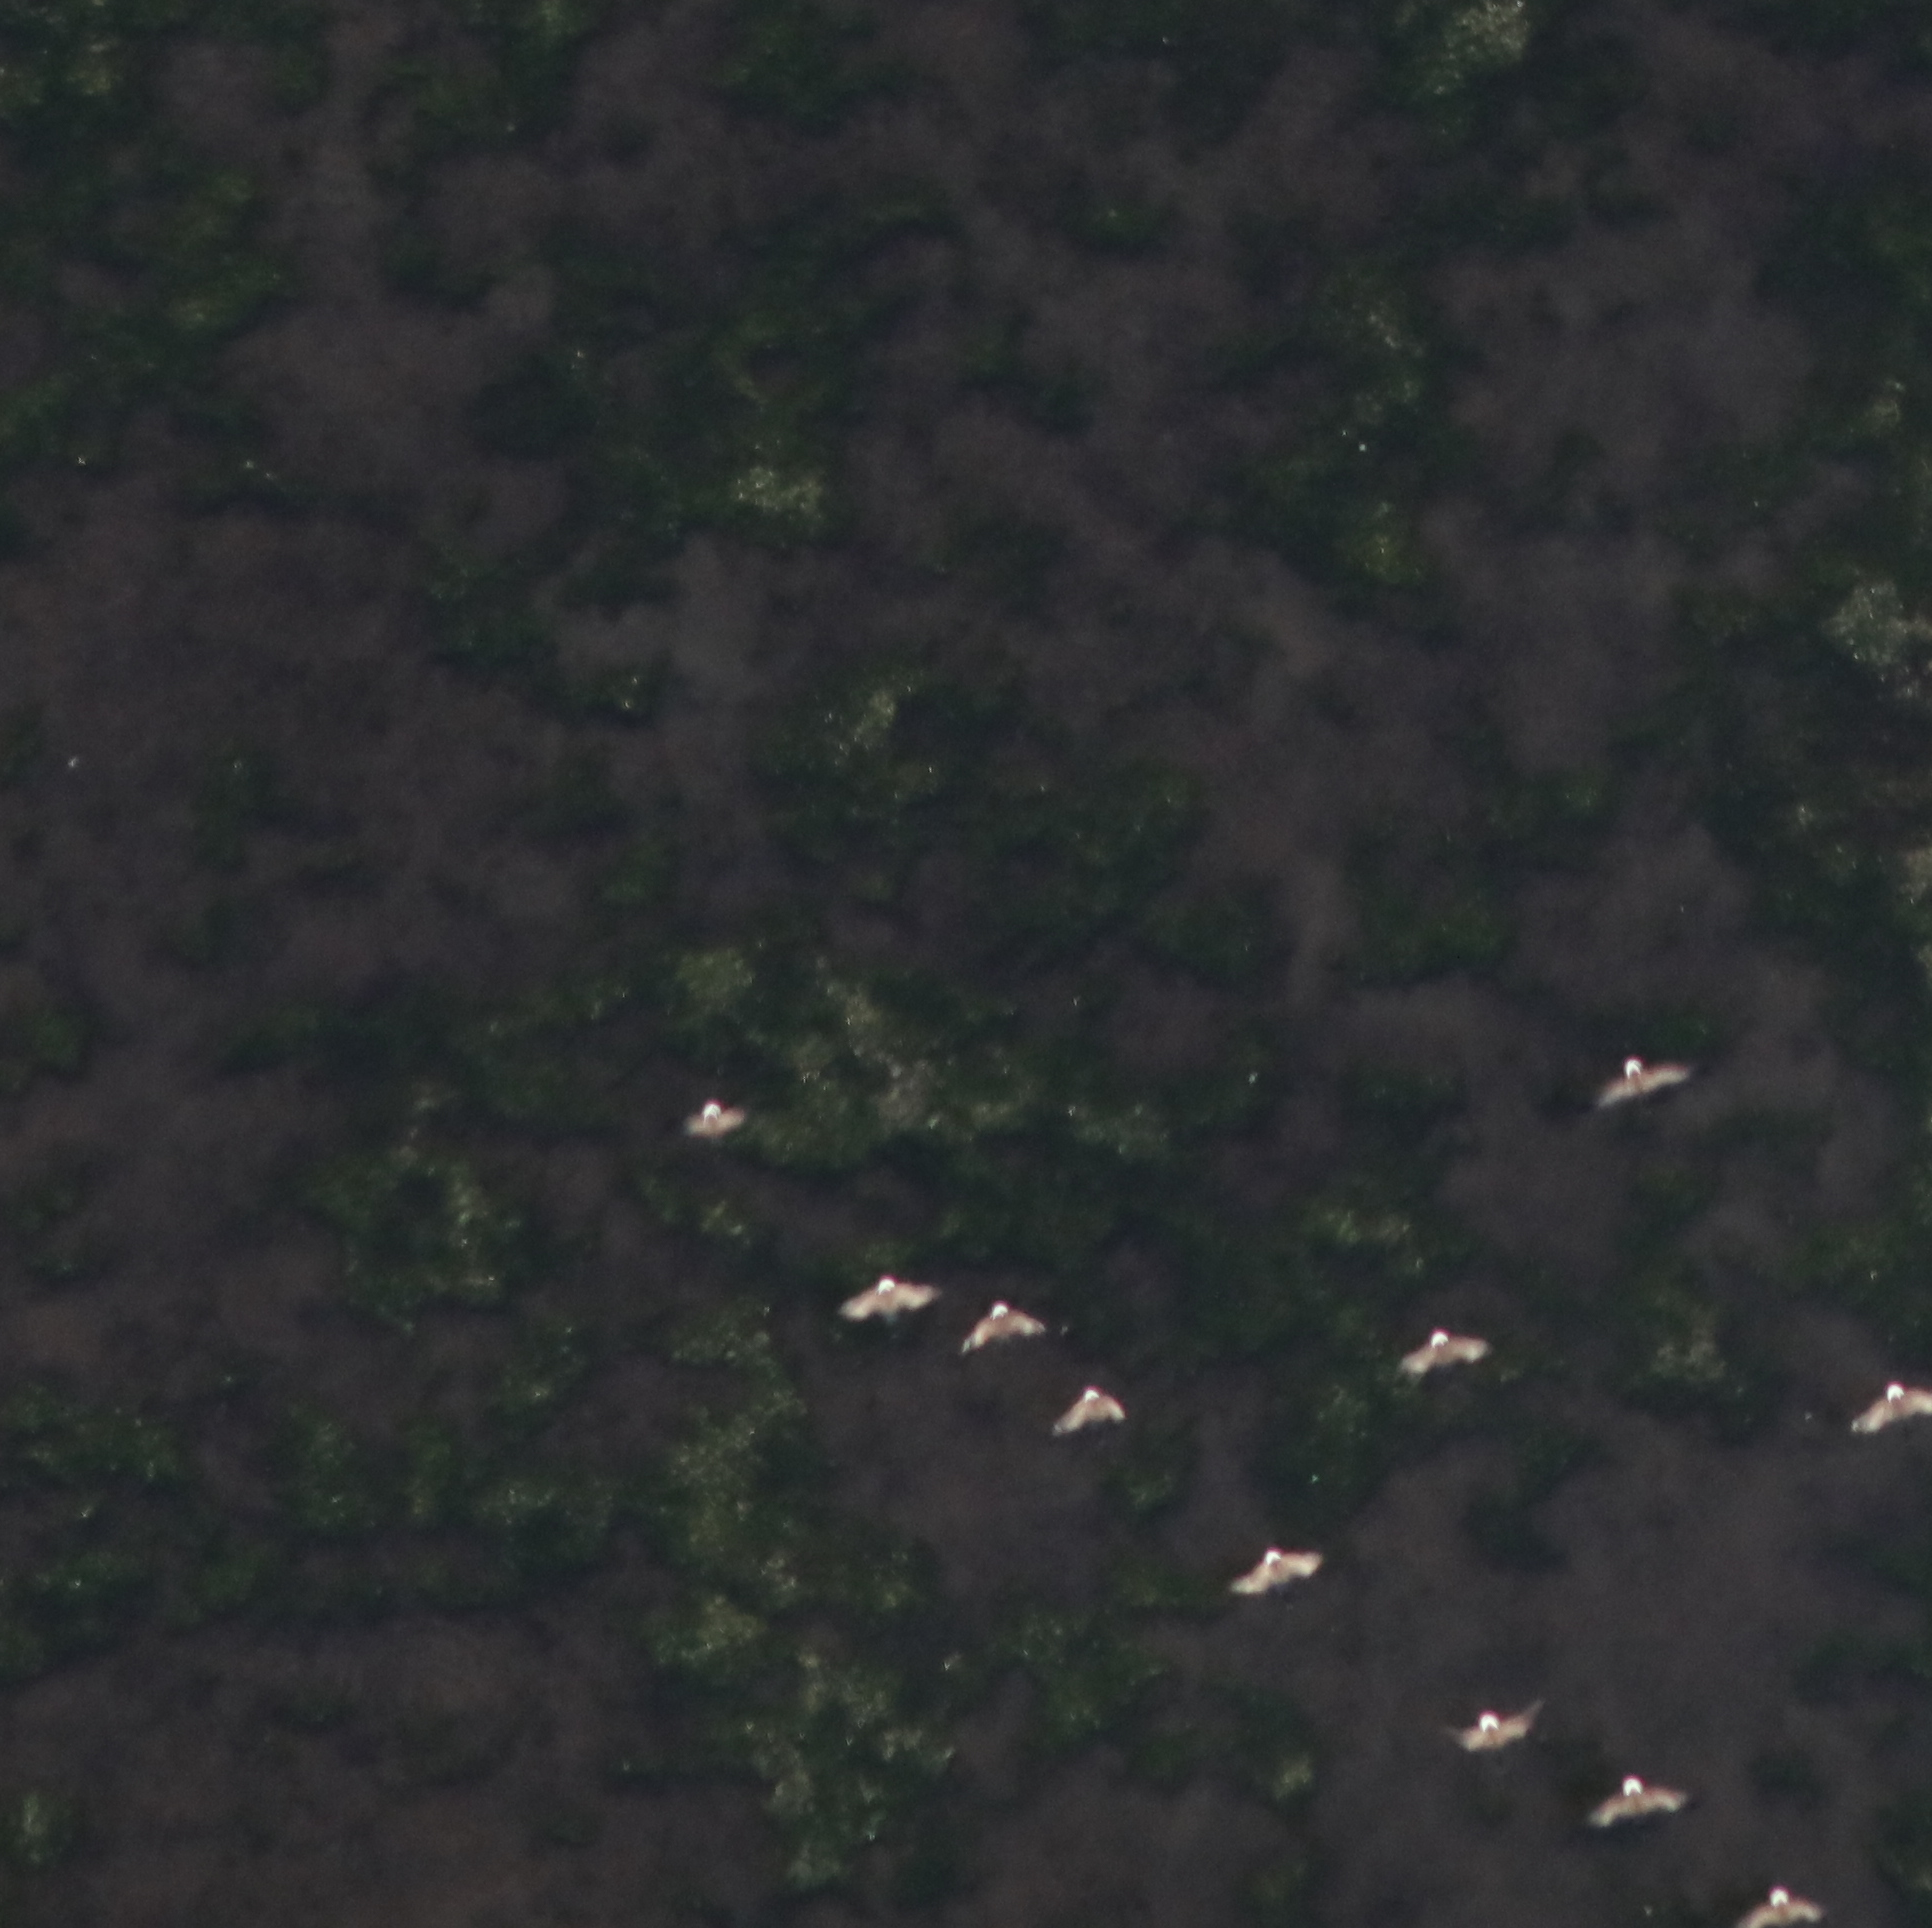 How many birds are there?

11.